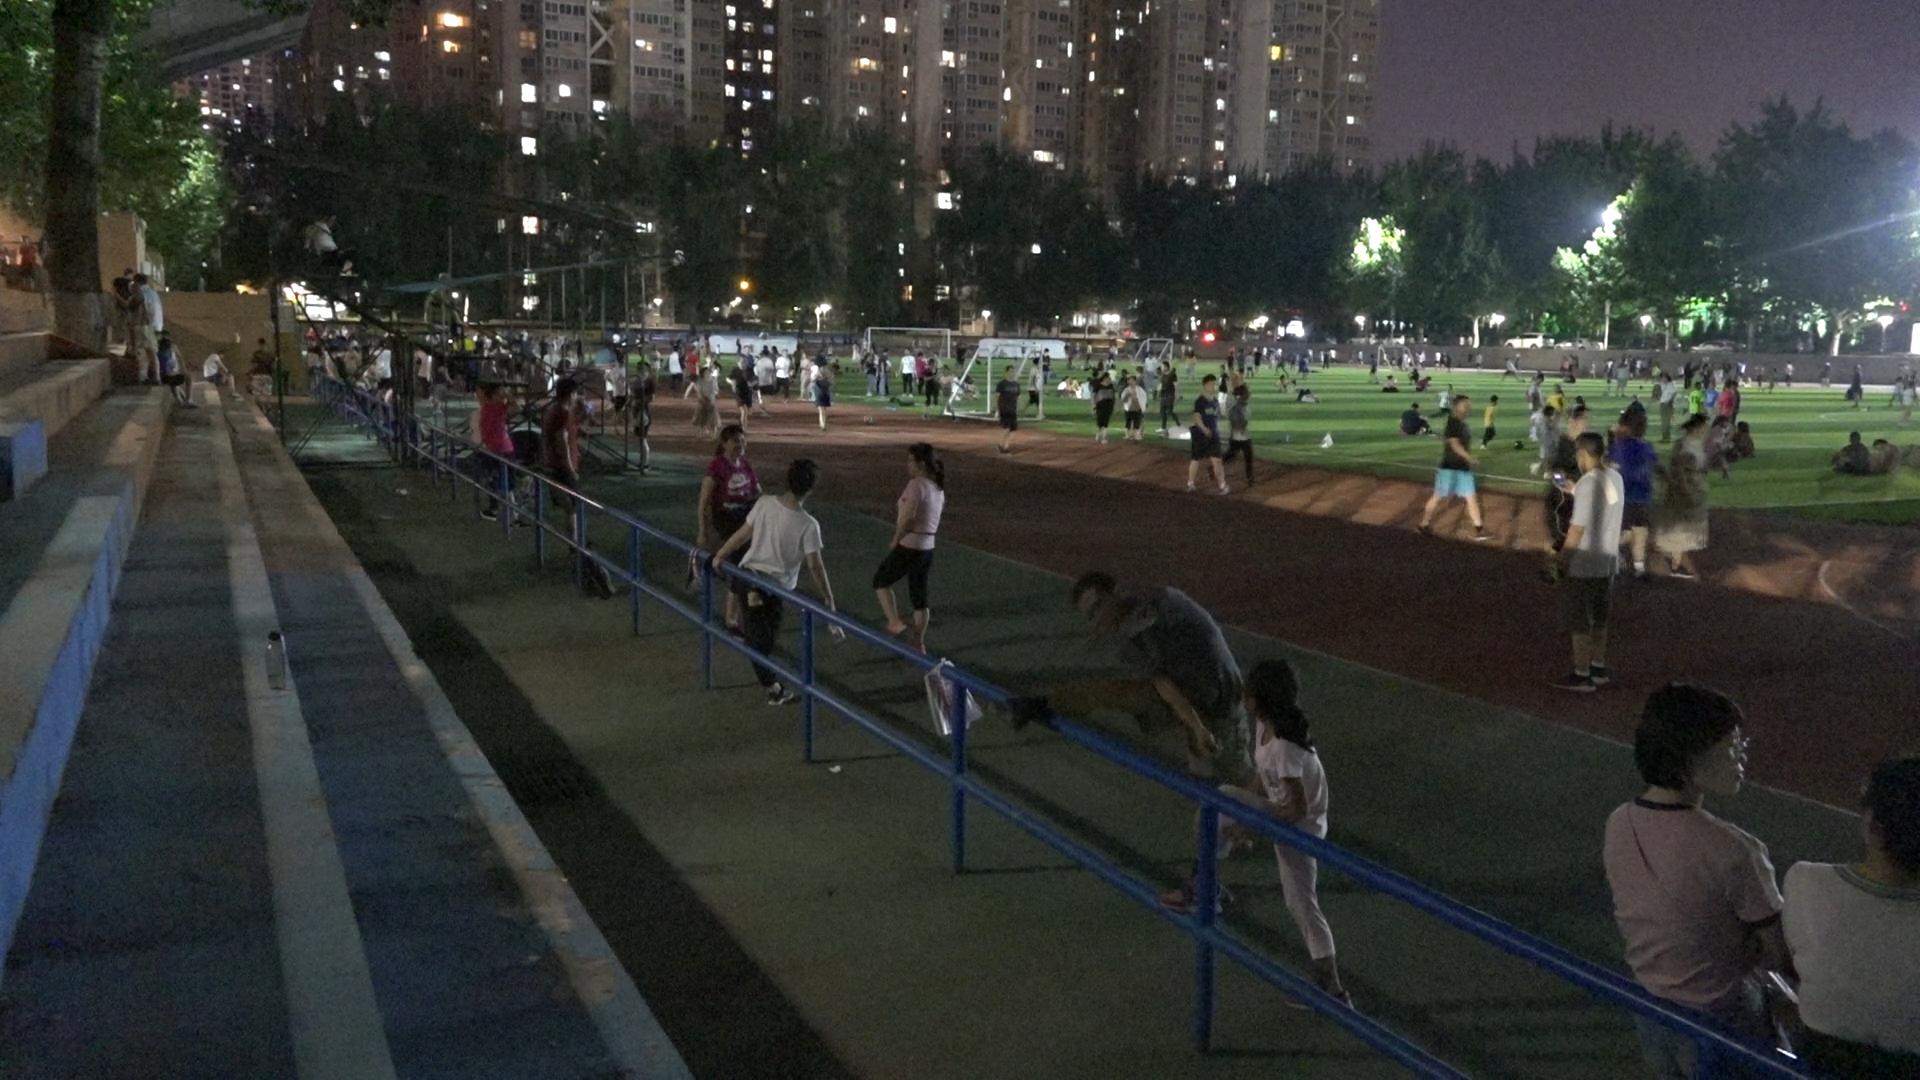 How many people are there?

207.